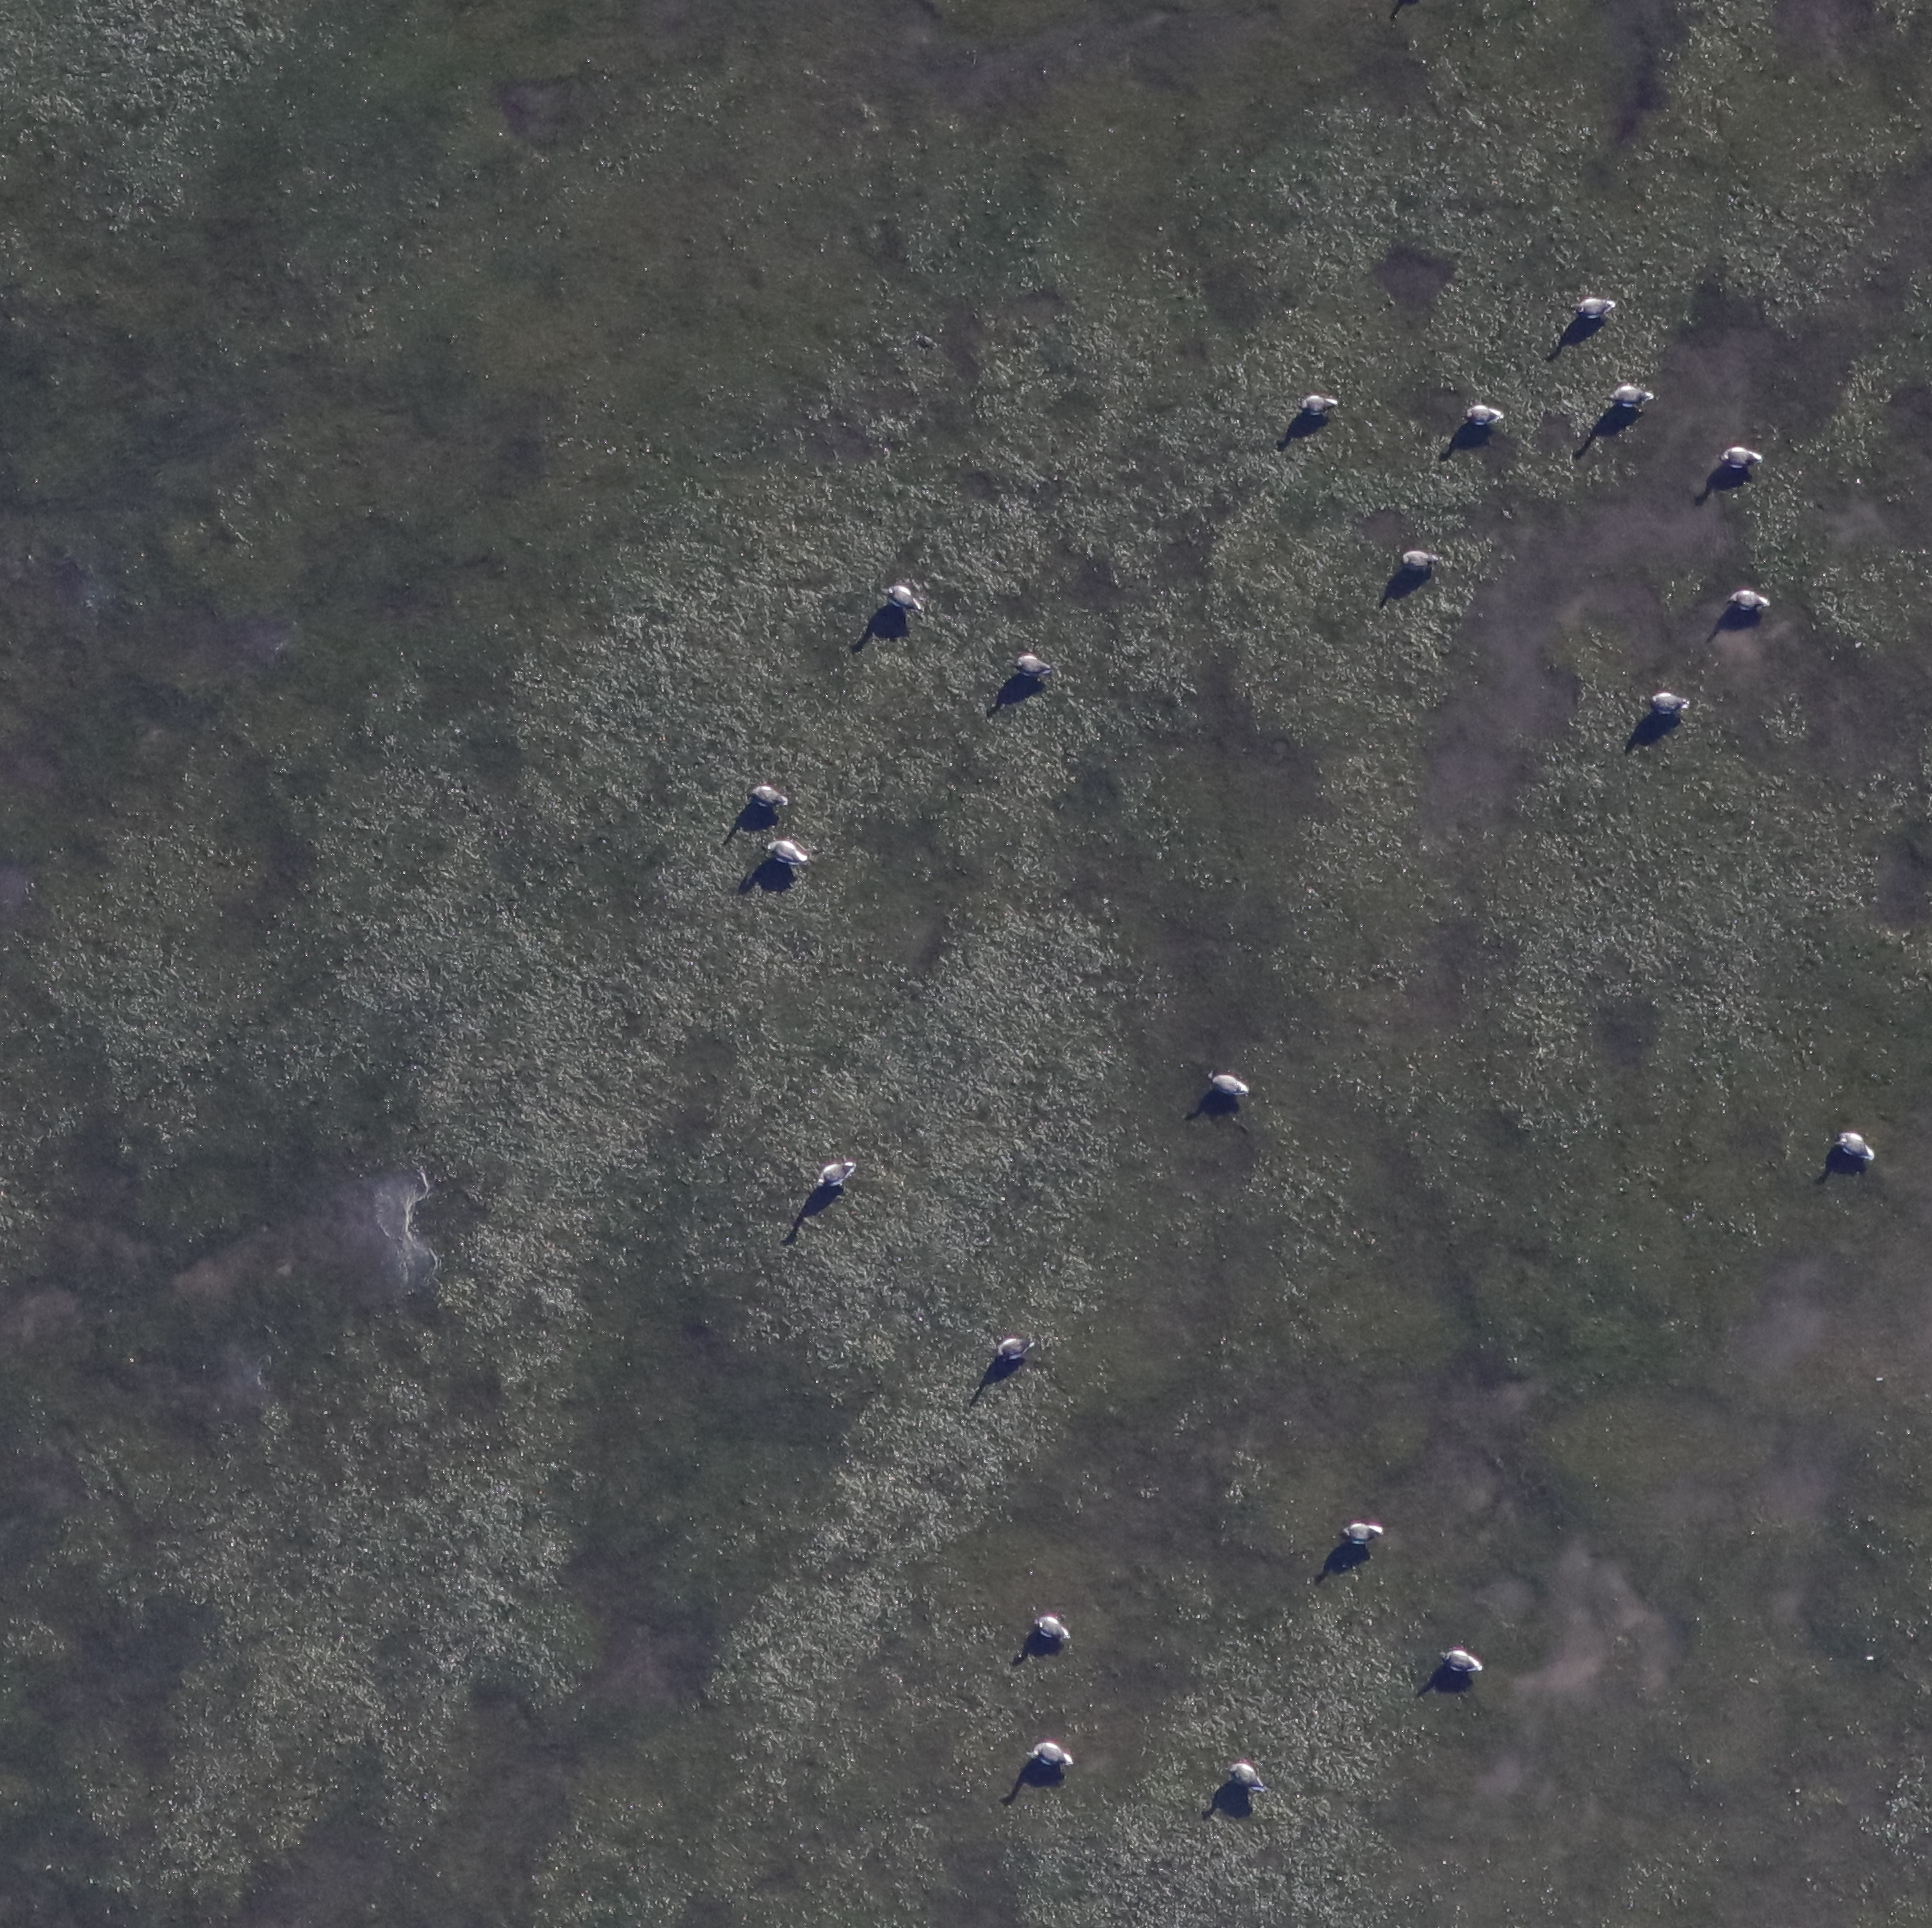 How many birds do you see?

21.